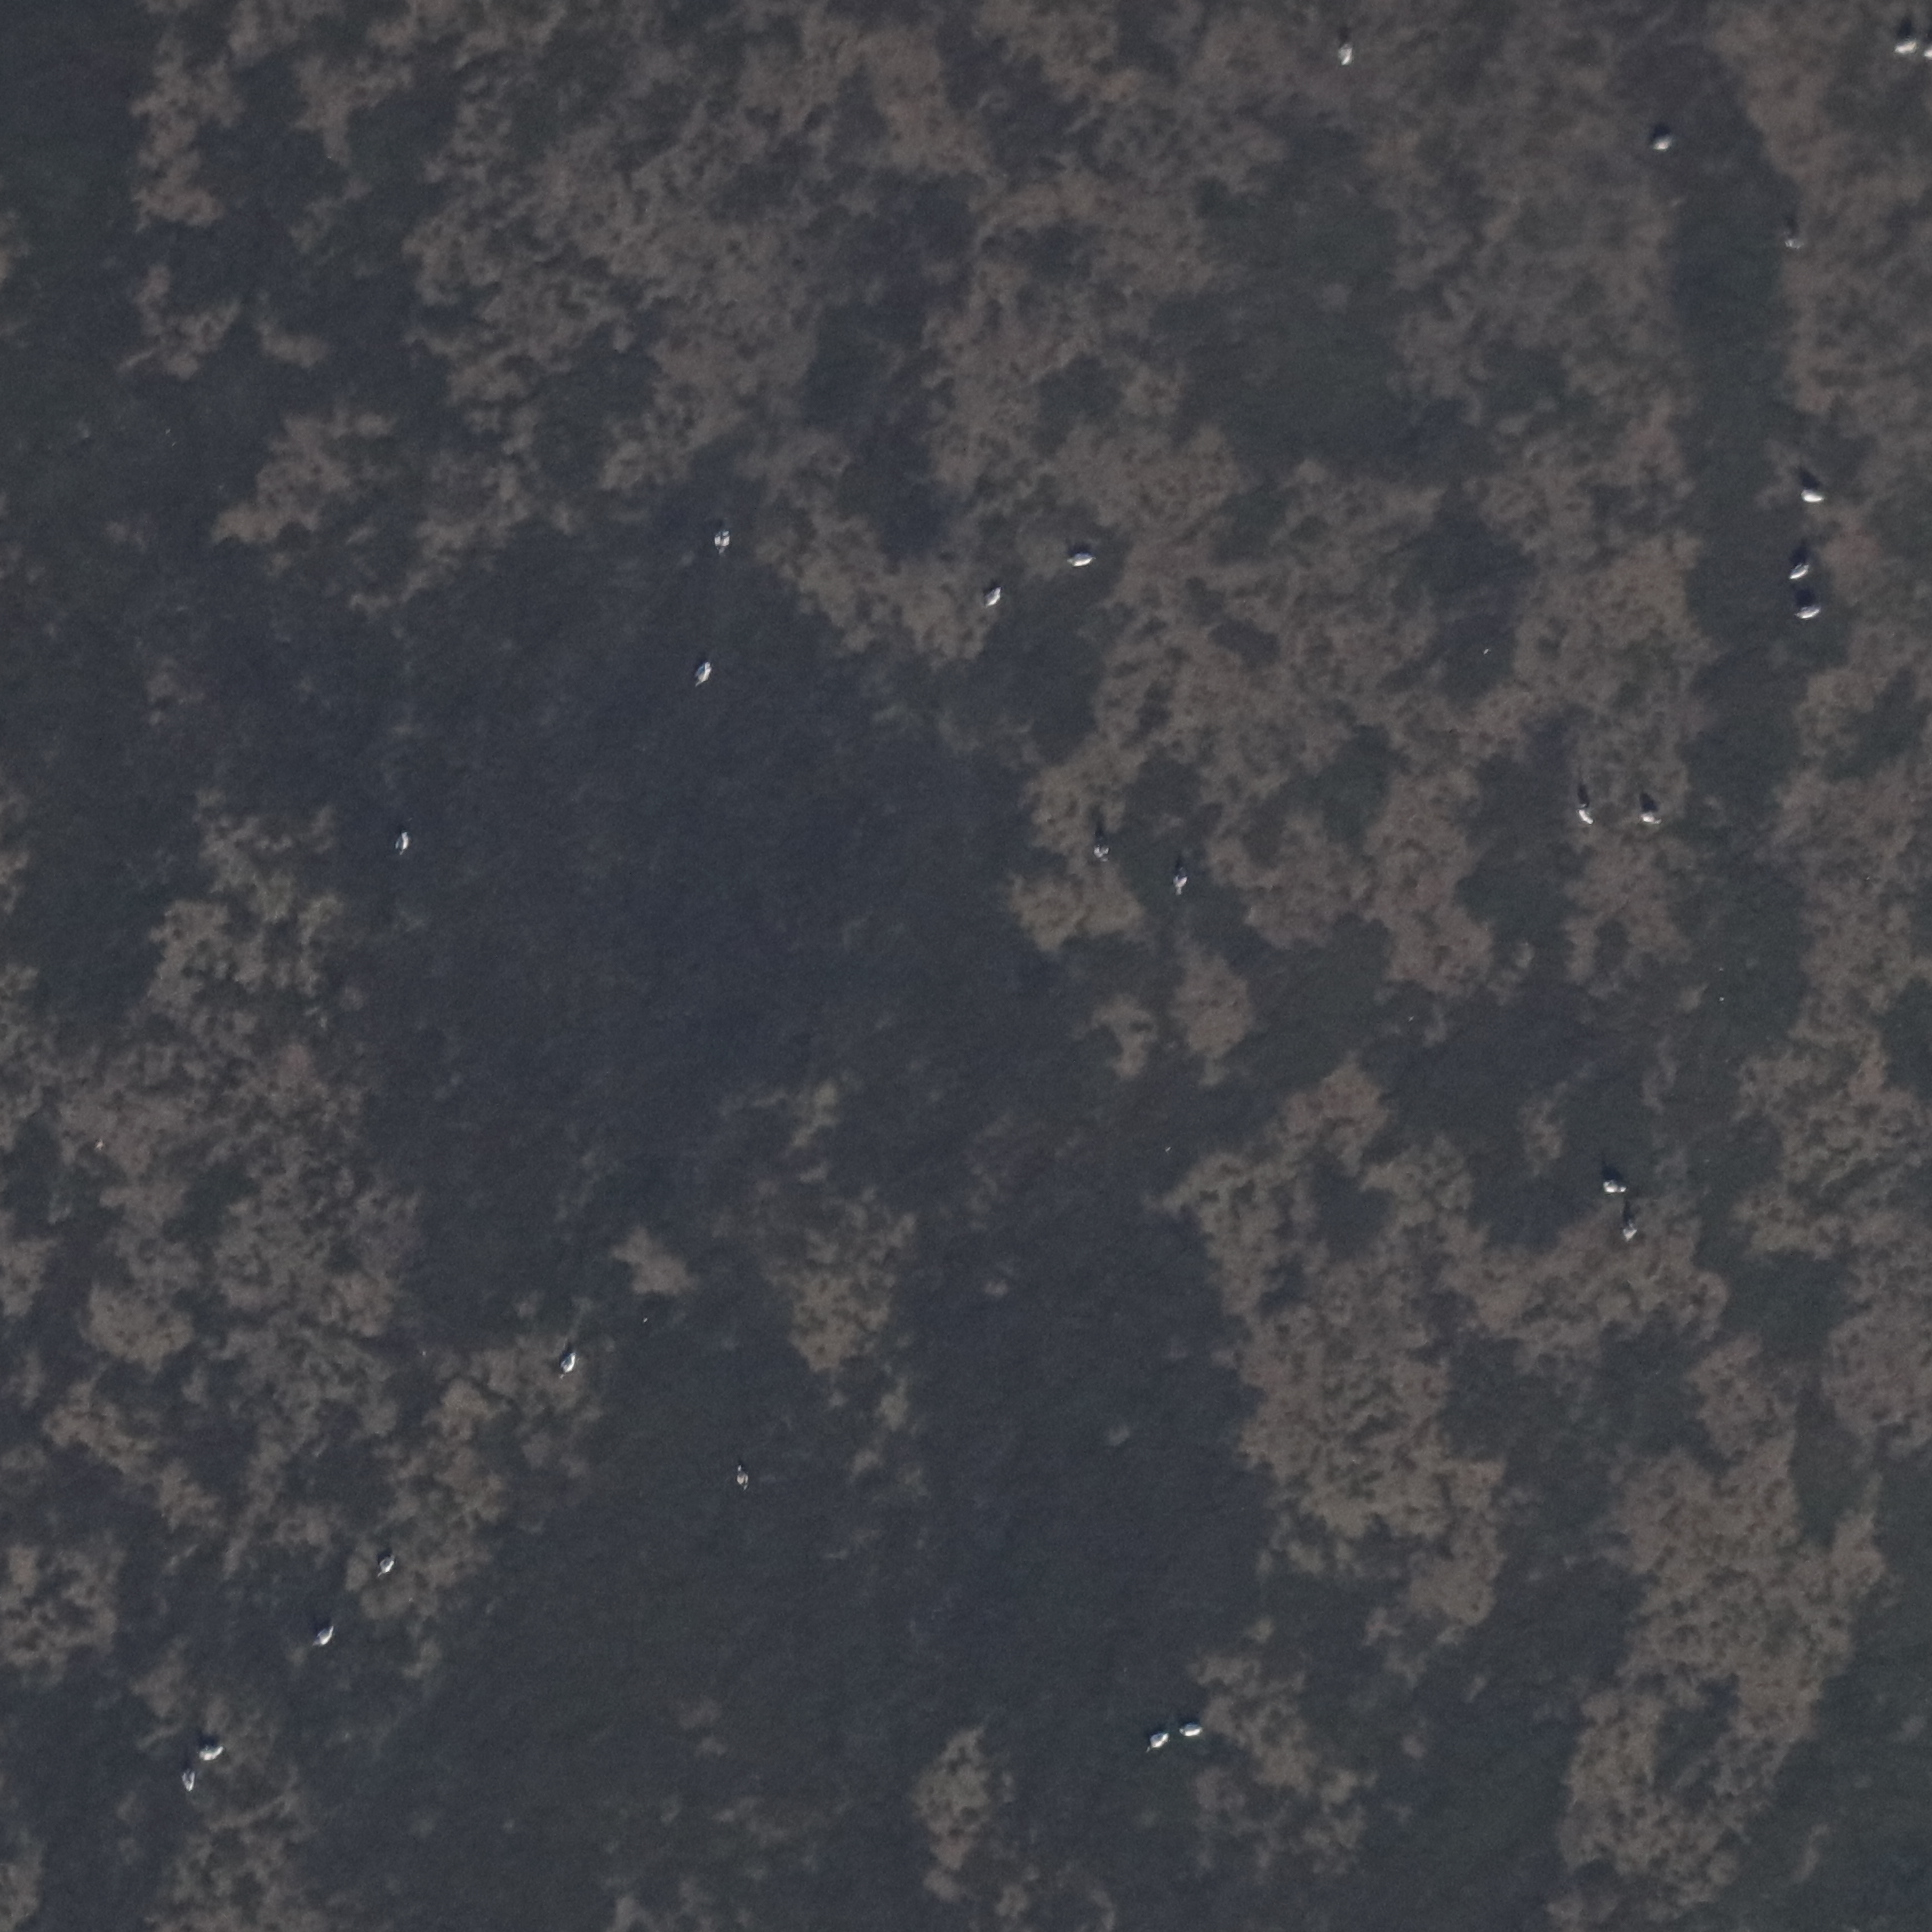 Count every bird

26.